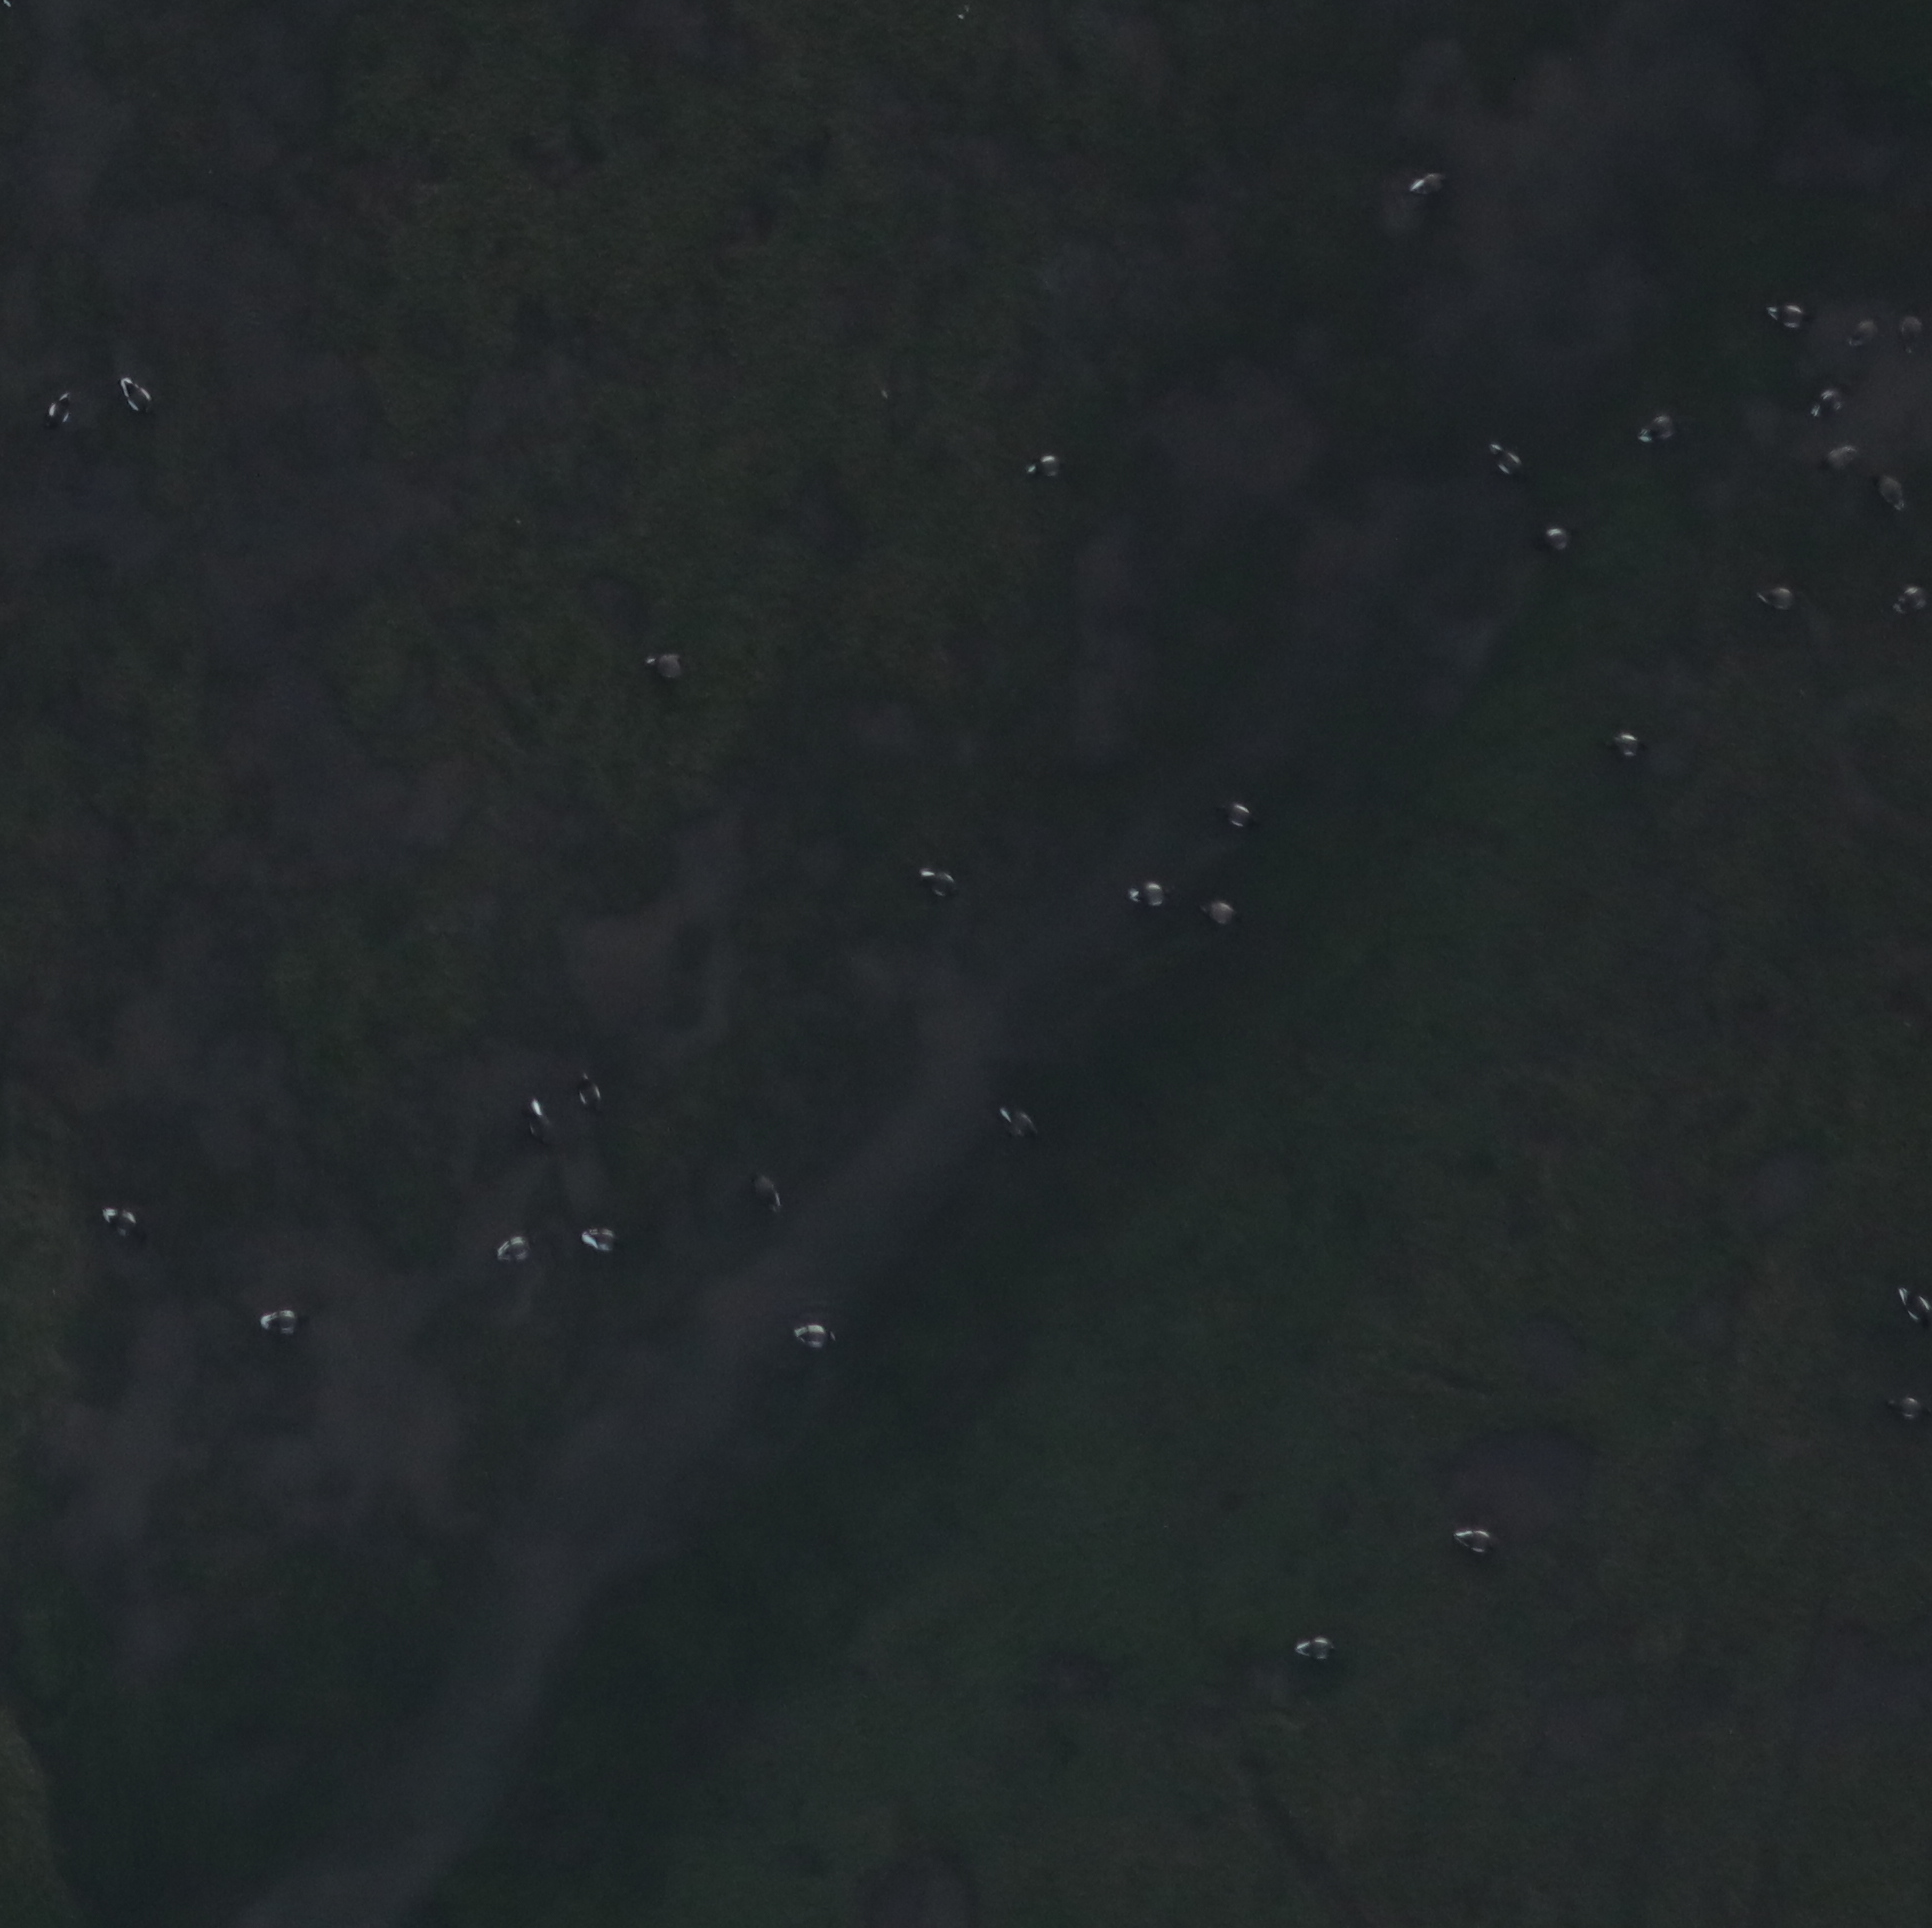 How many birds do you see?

34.